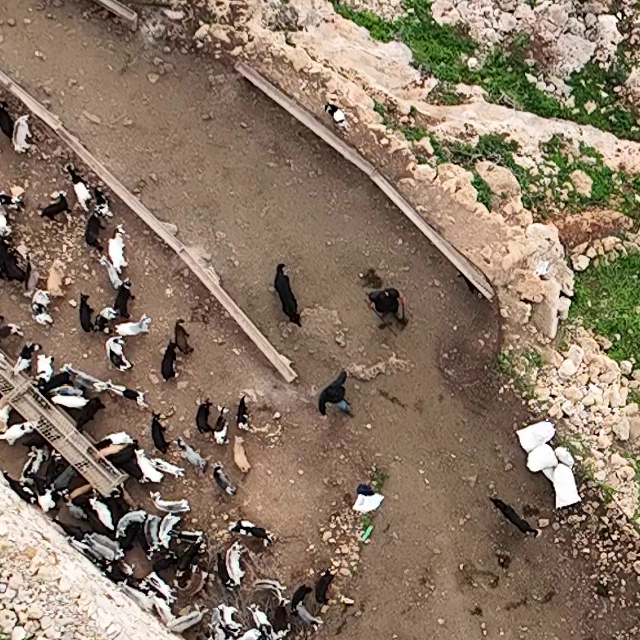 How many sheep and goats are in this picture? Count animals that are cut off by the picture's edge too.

97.